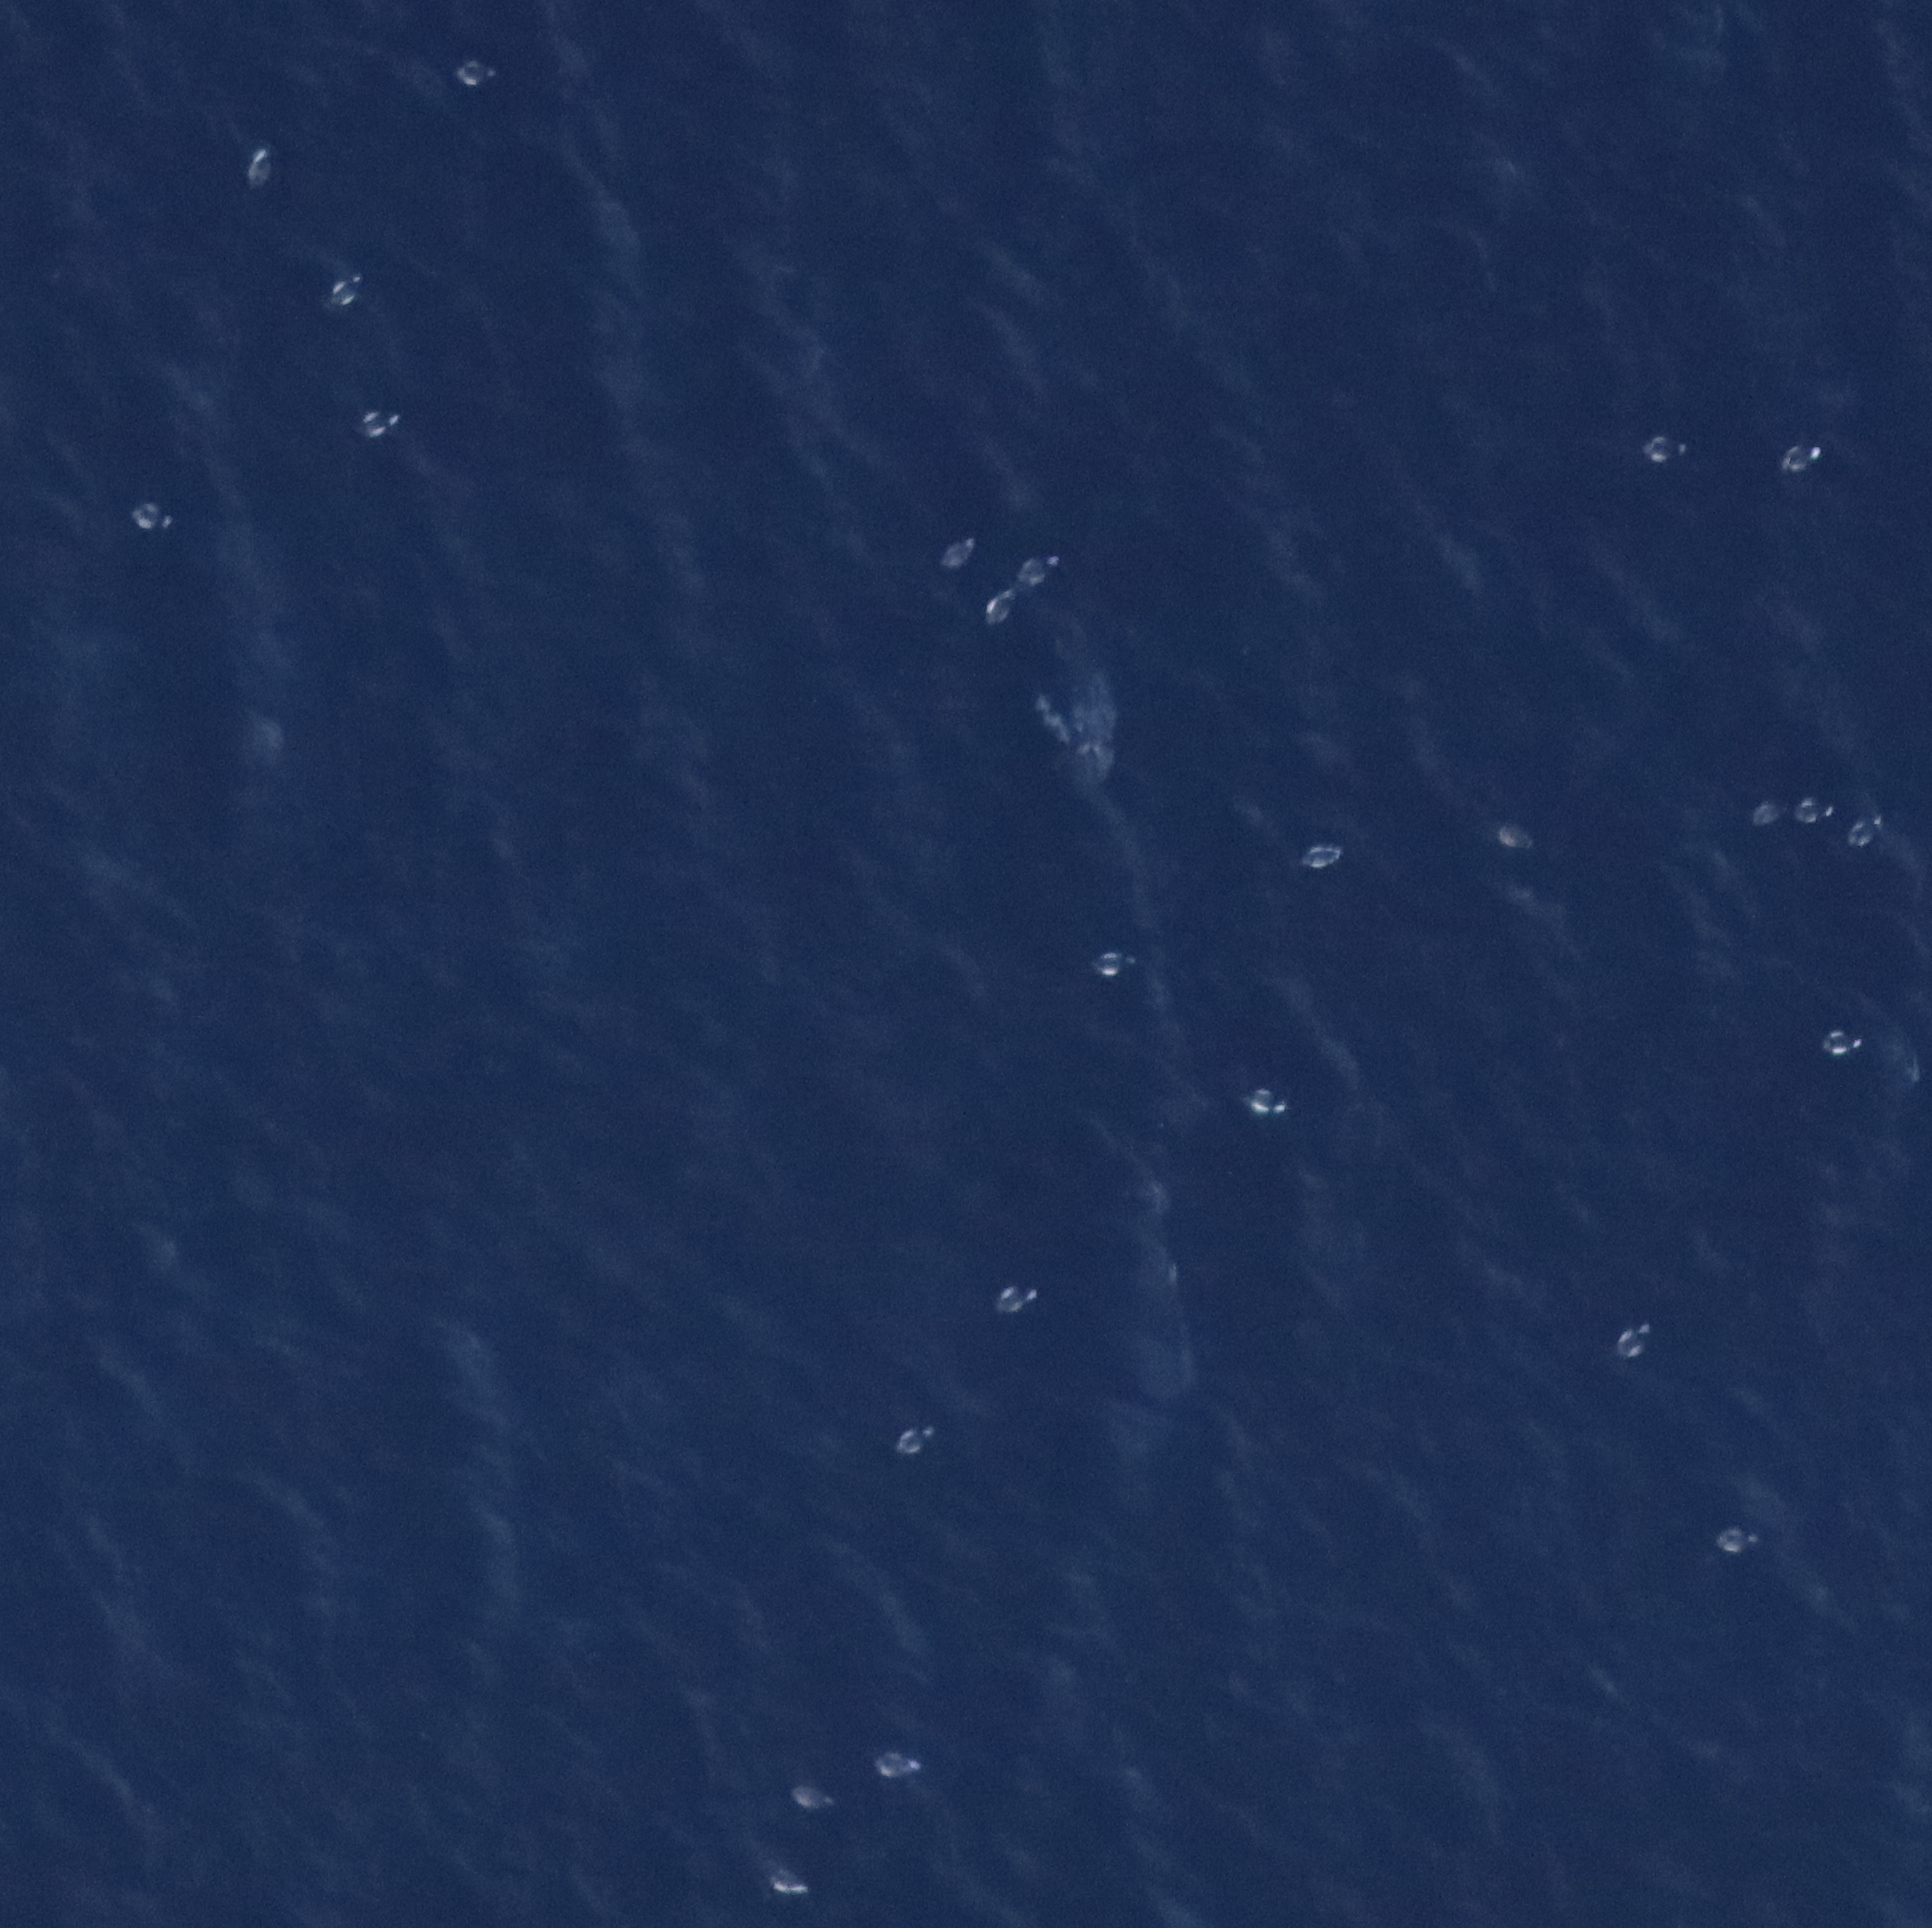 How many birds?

25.